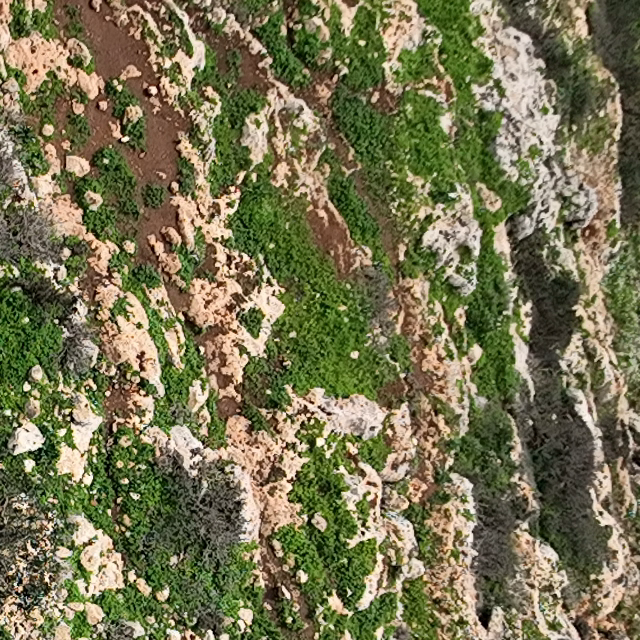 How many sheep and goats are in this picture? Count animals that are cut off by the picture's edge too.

0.